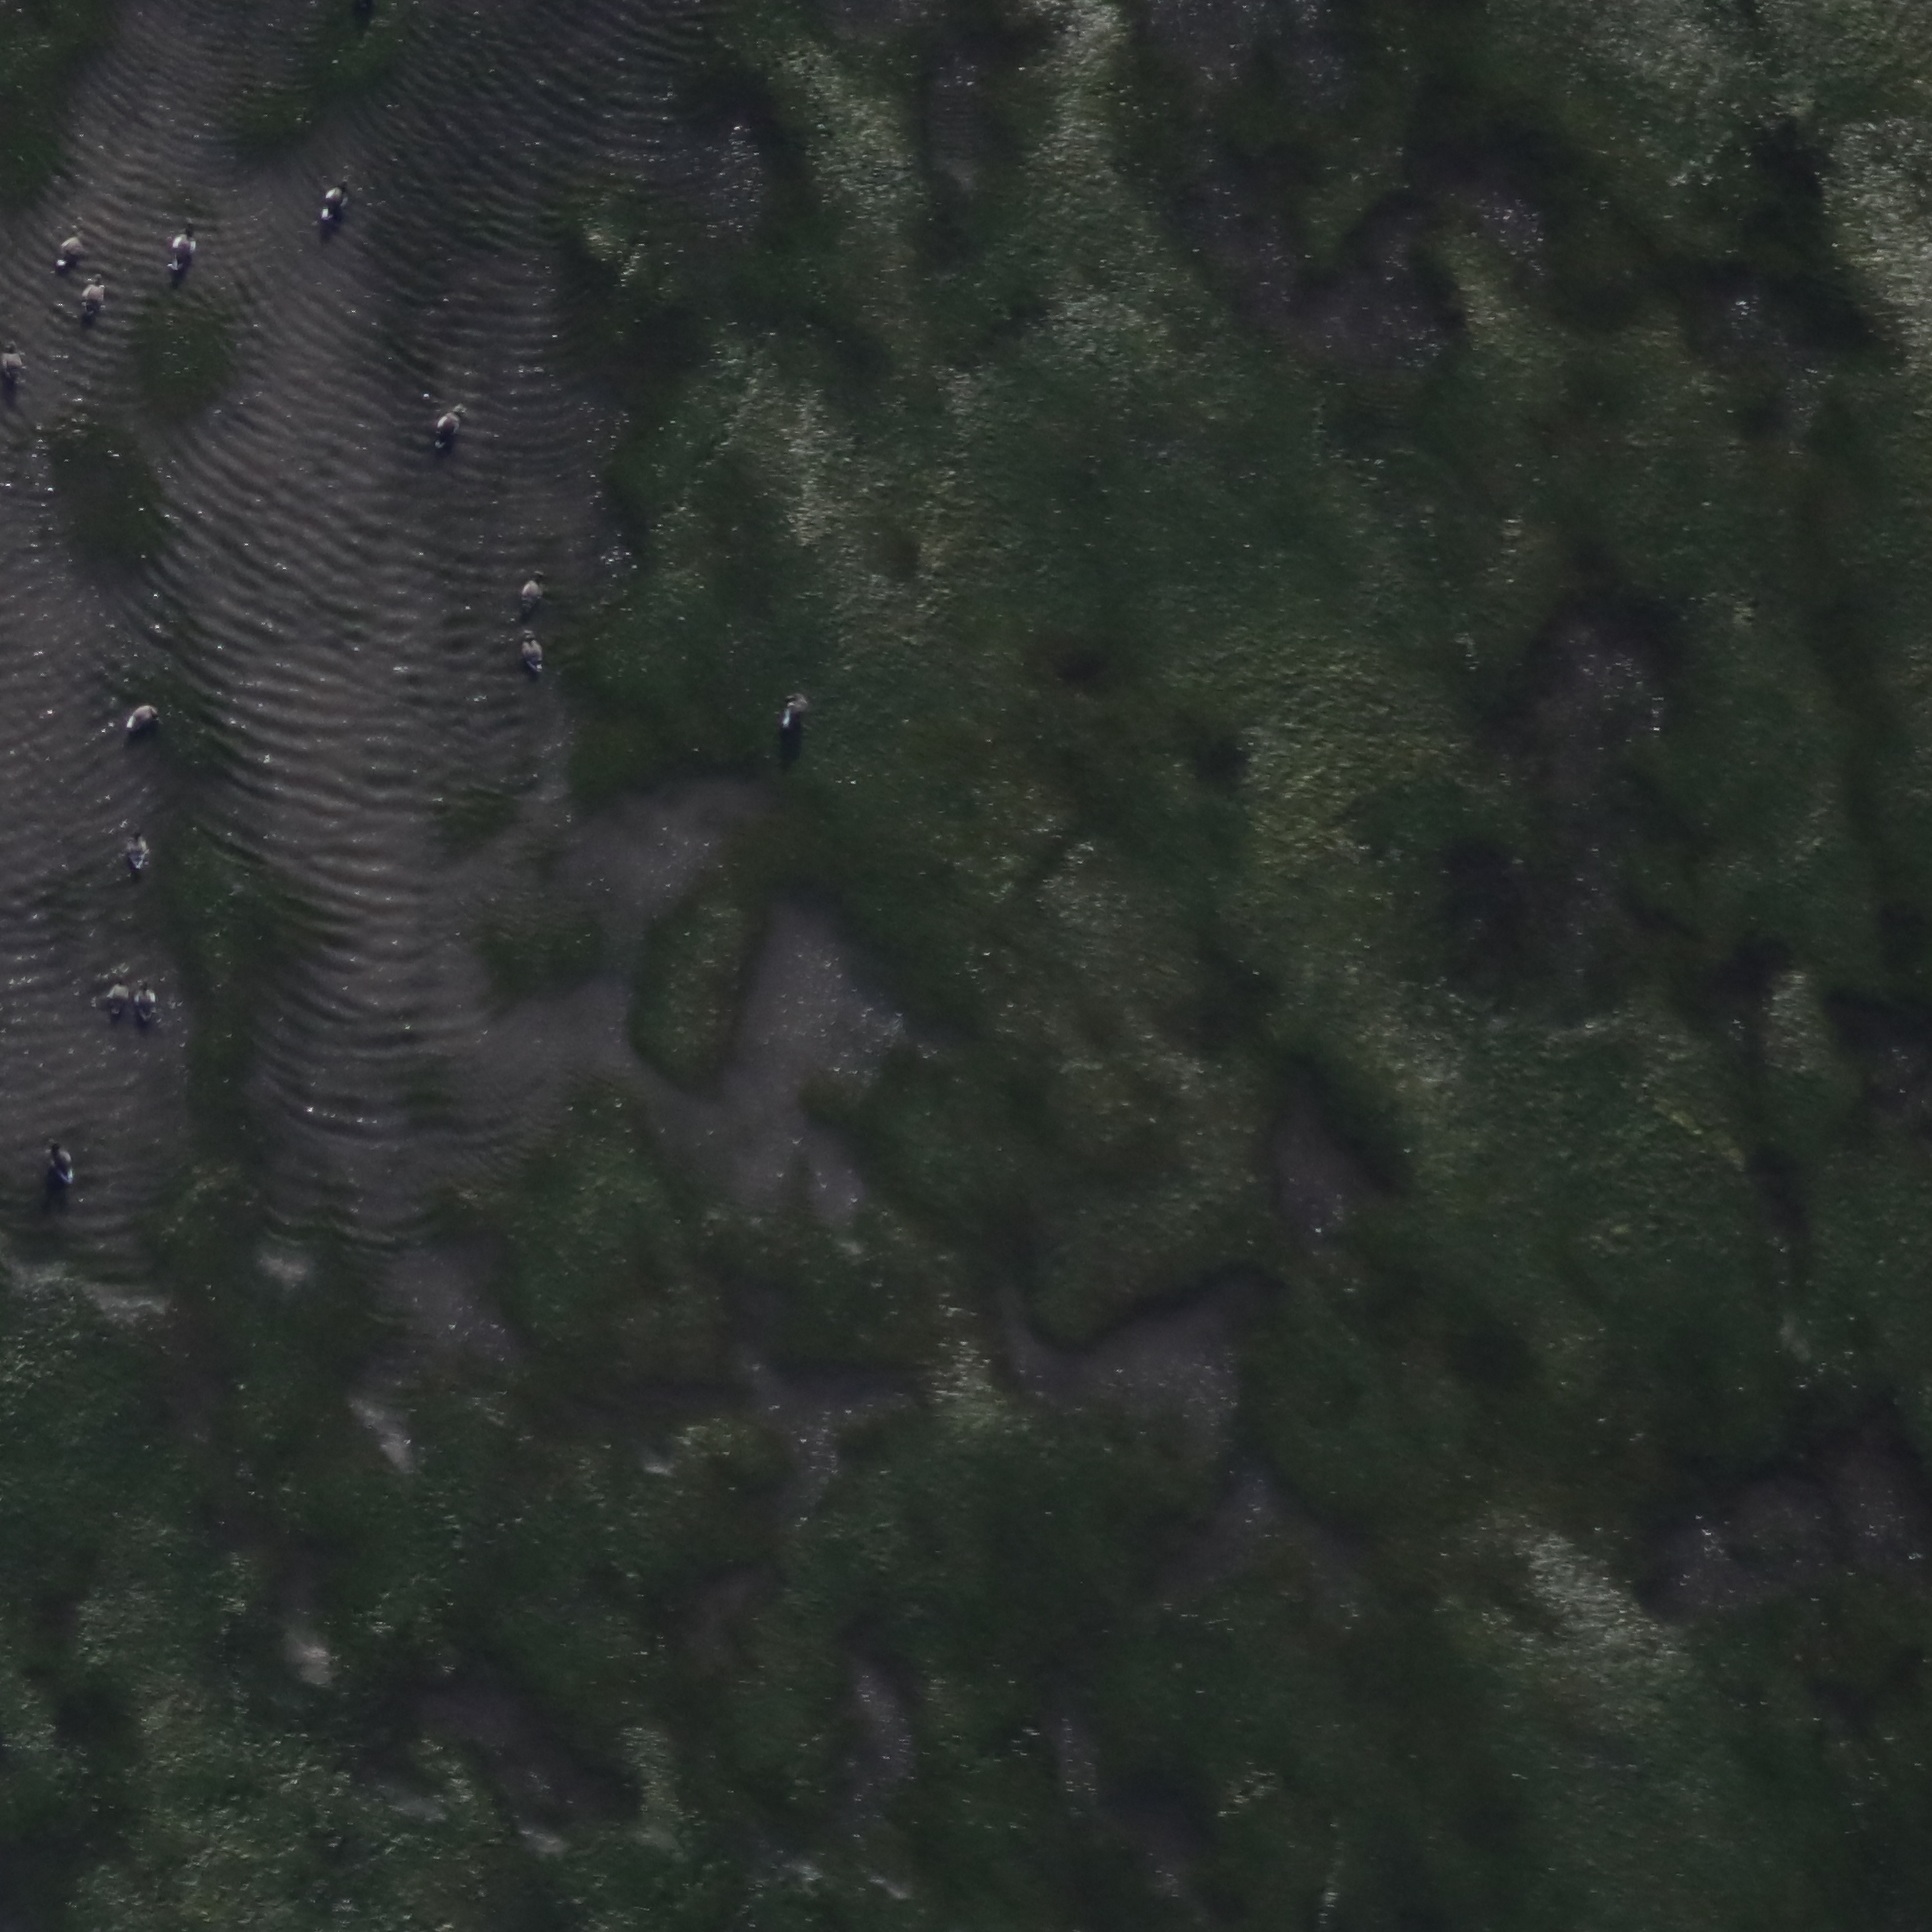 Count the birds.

14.